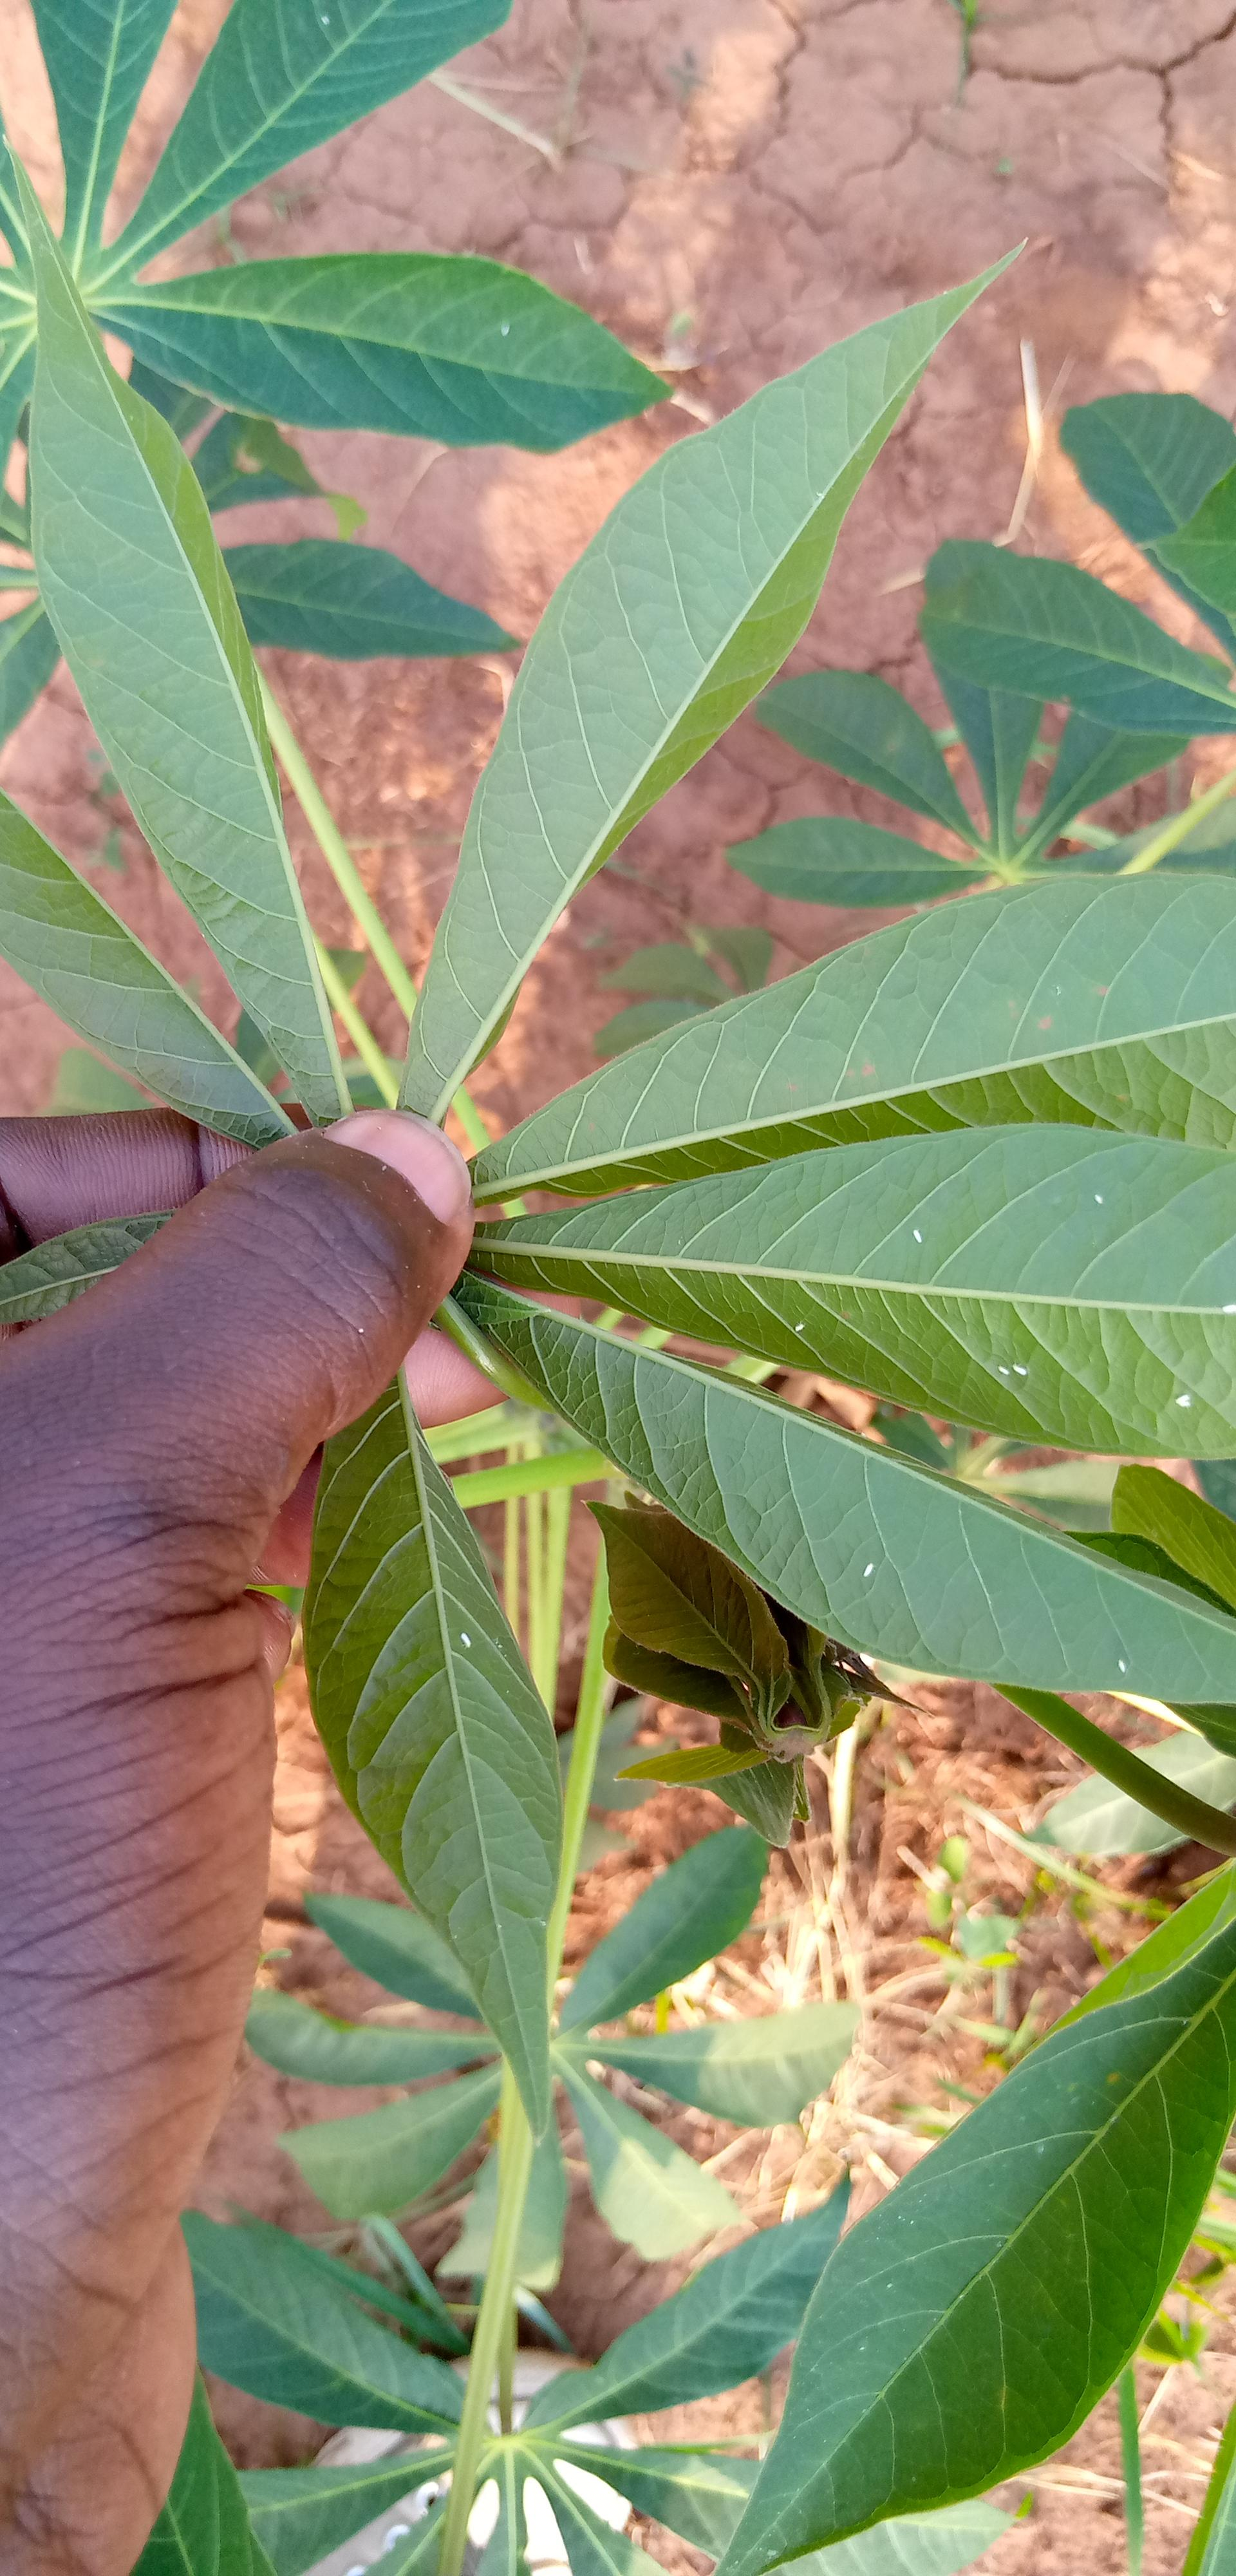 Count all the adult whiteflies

11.